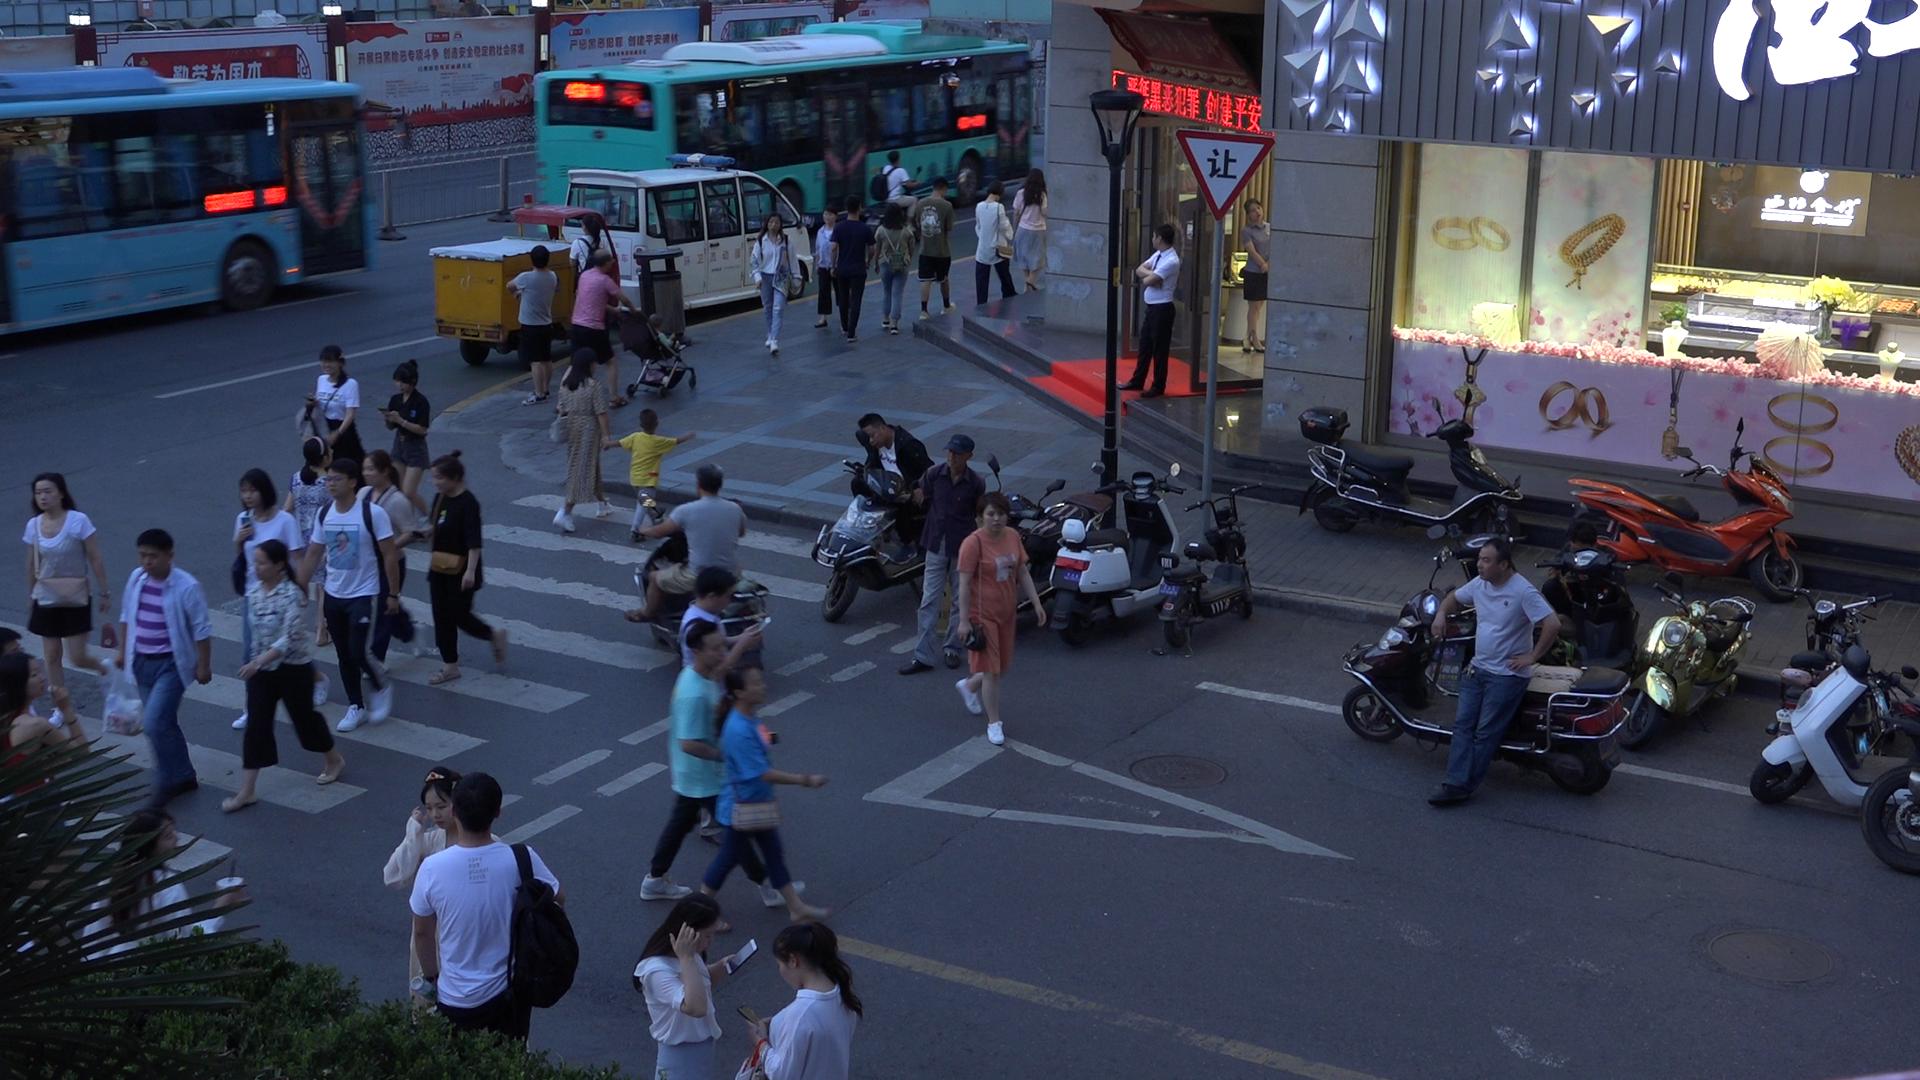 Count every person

46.